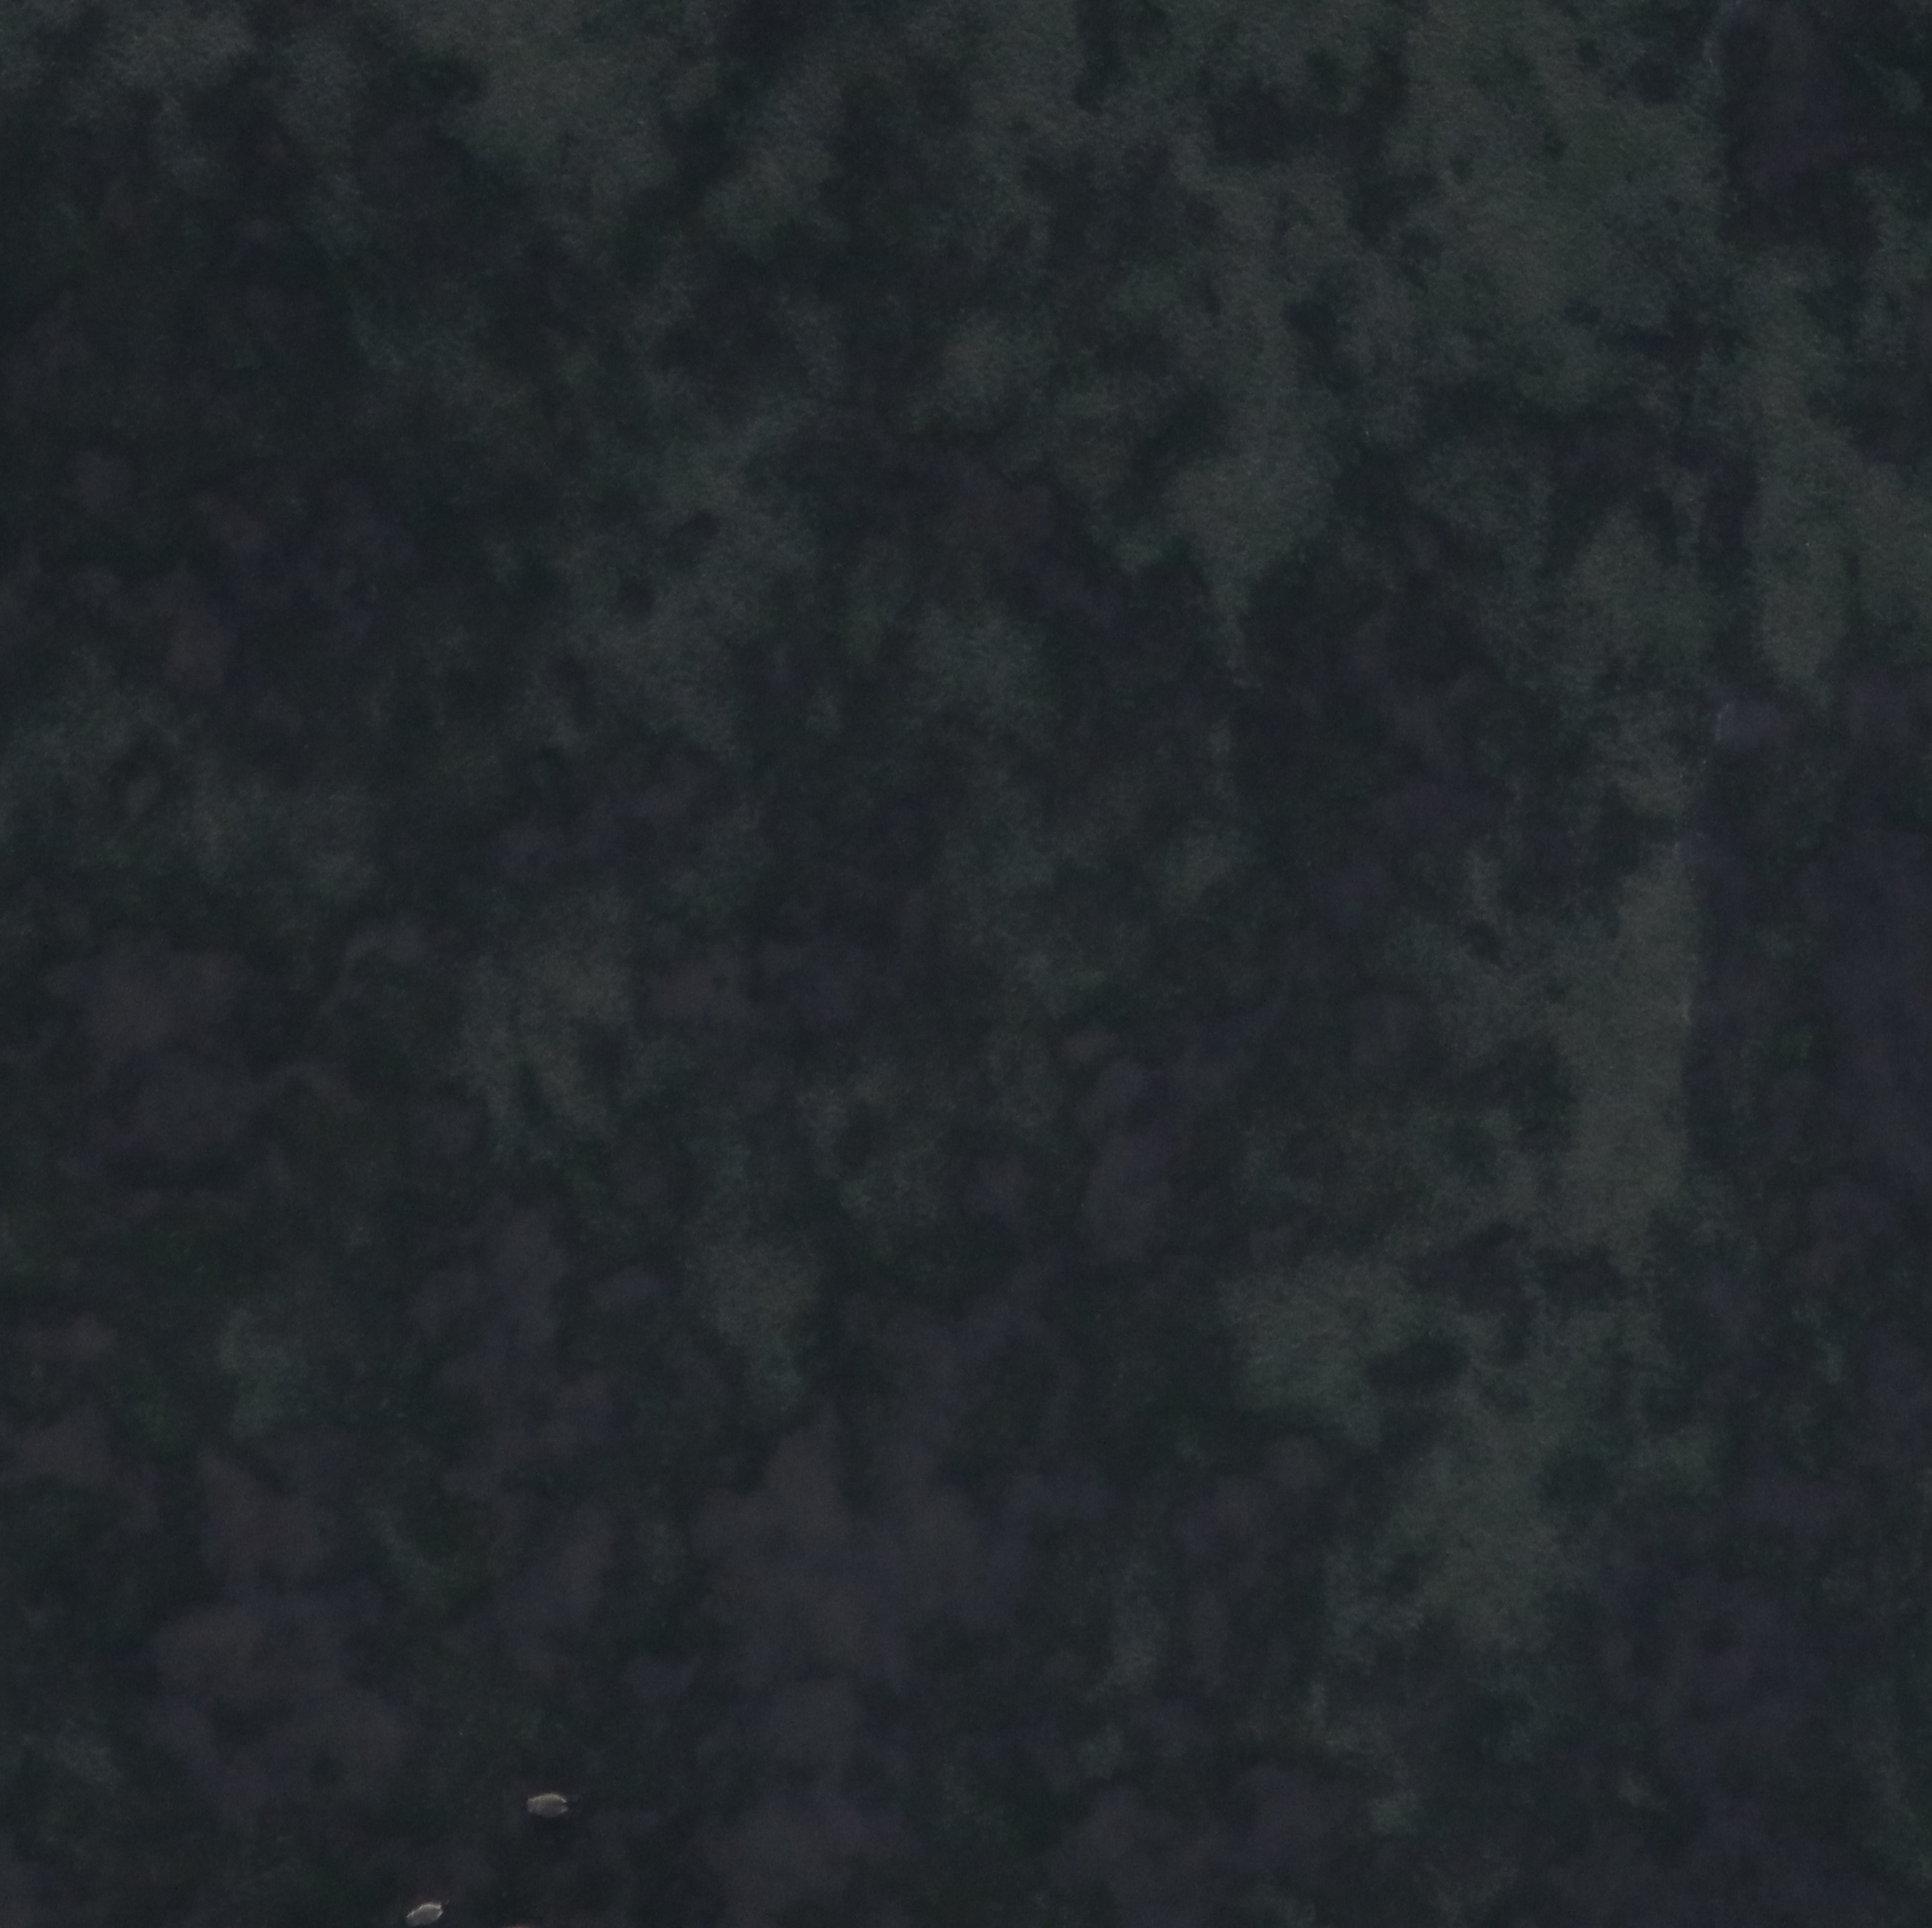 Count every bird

2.